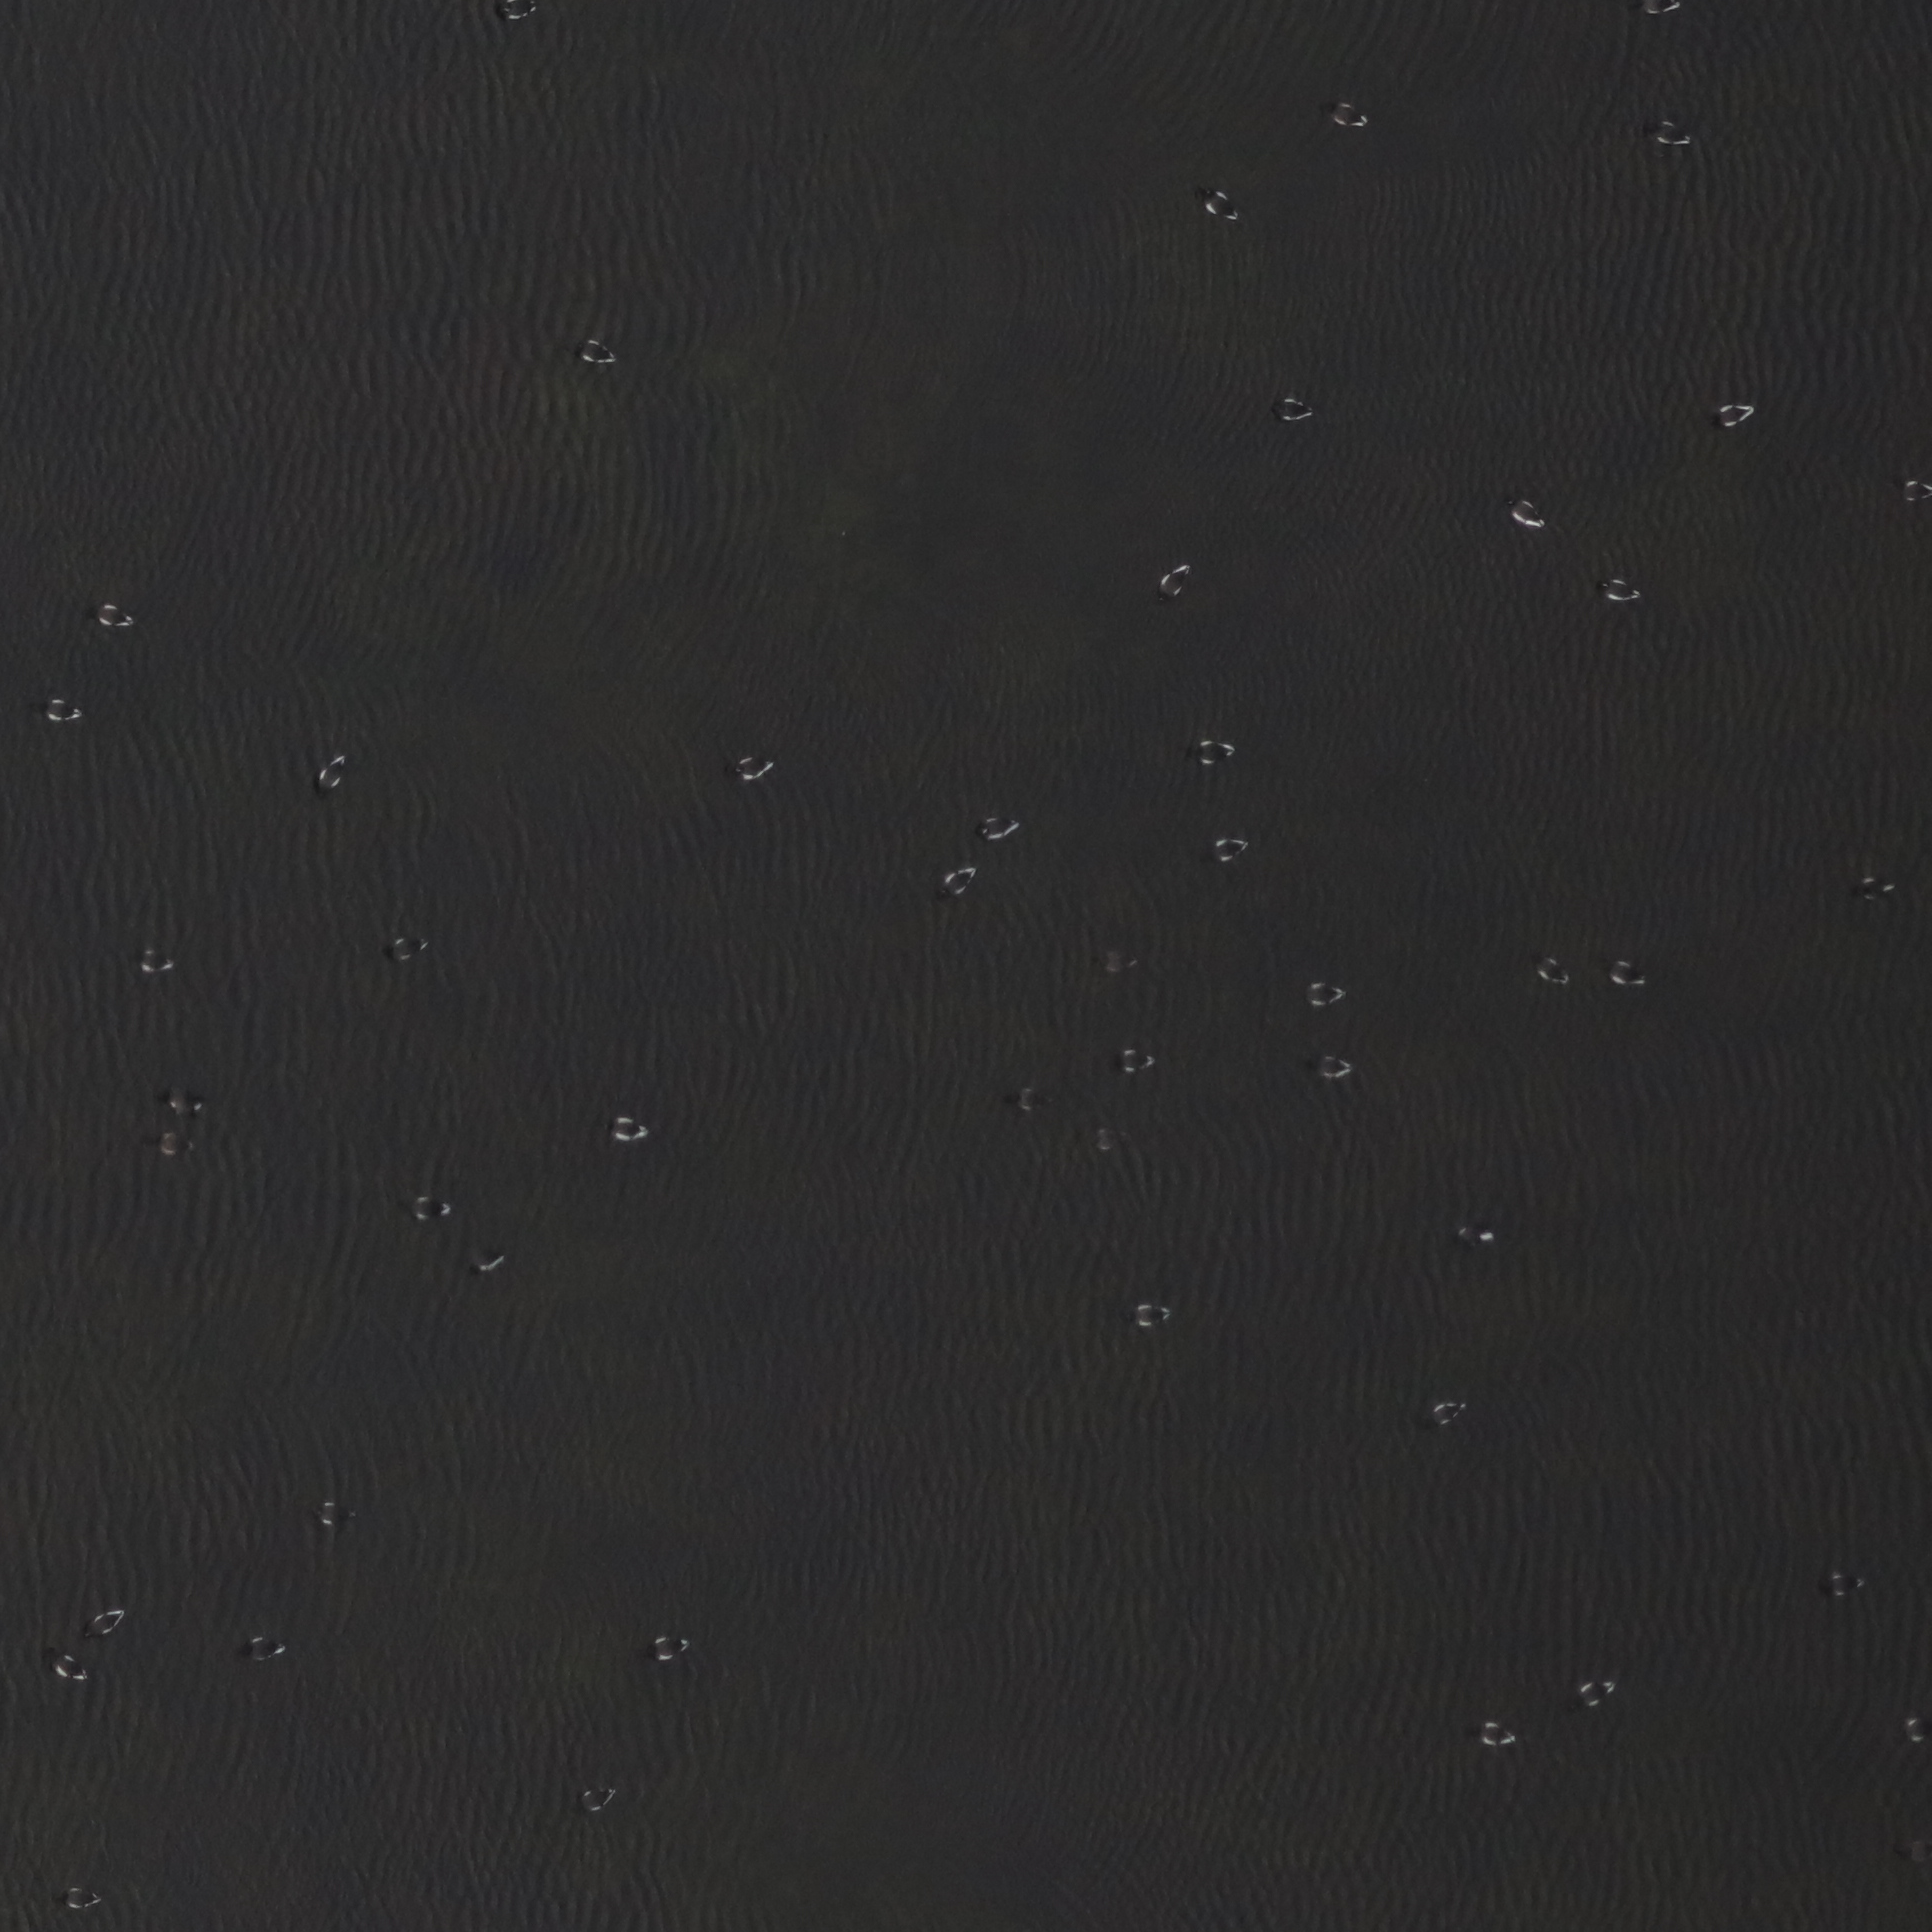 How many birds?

51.